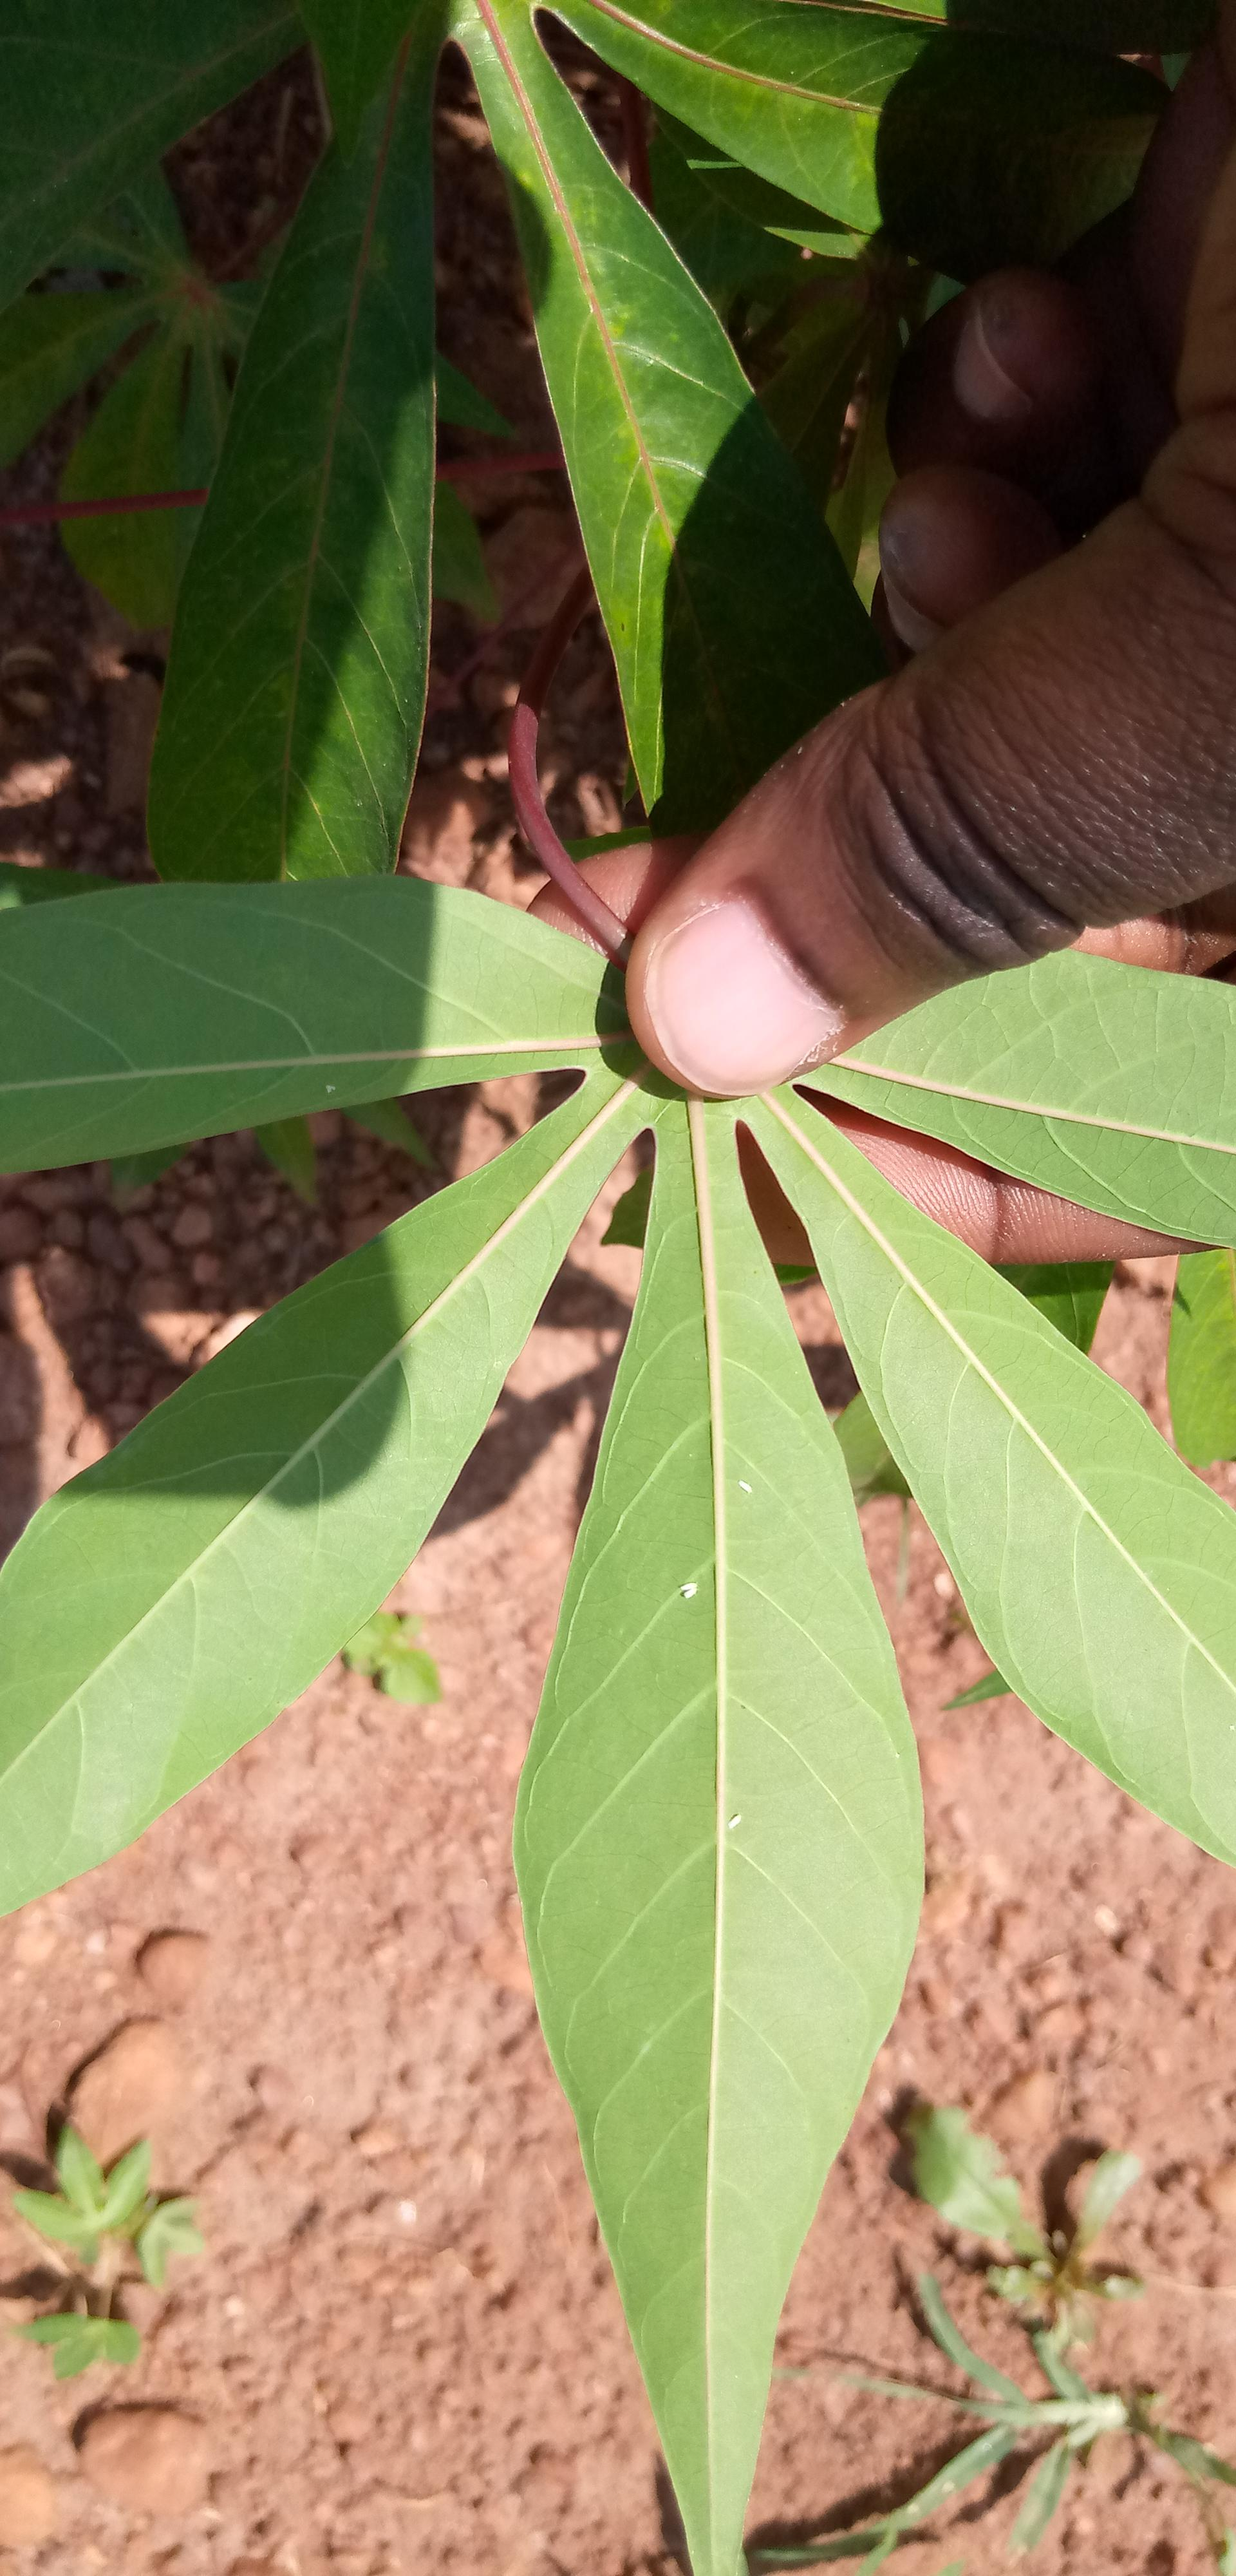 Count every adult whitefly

5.